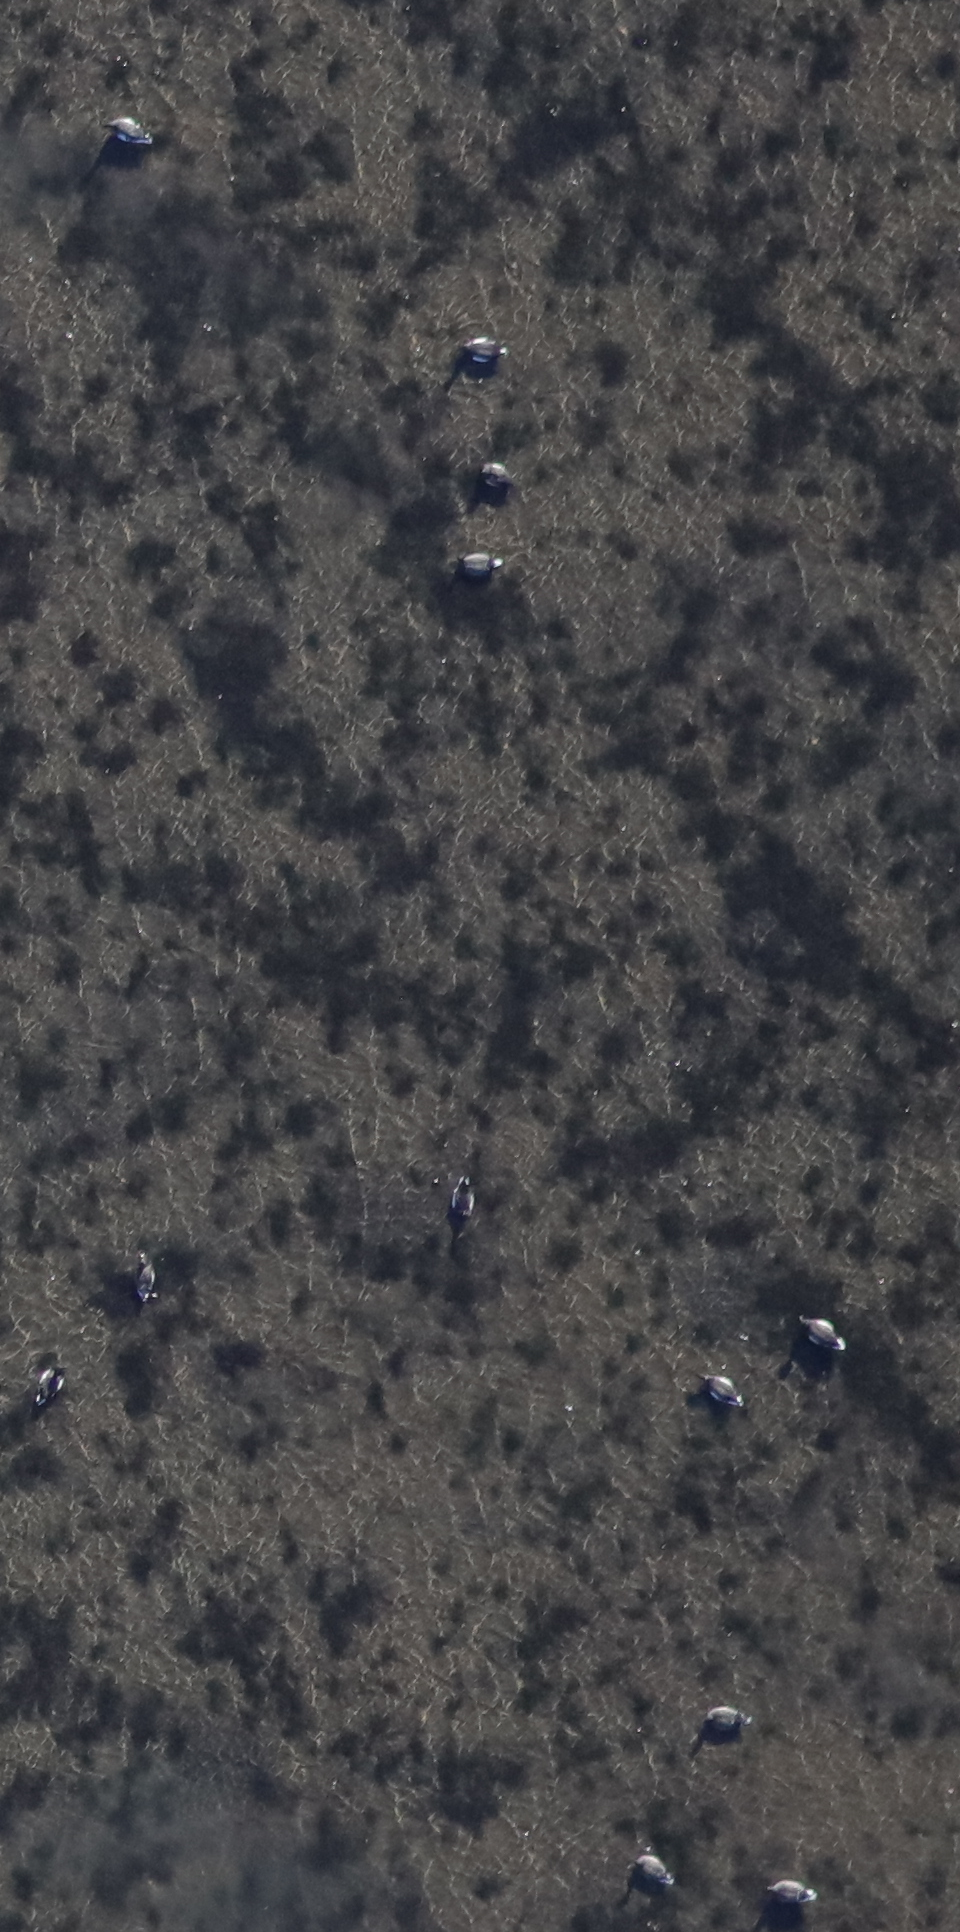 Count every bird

12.